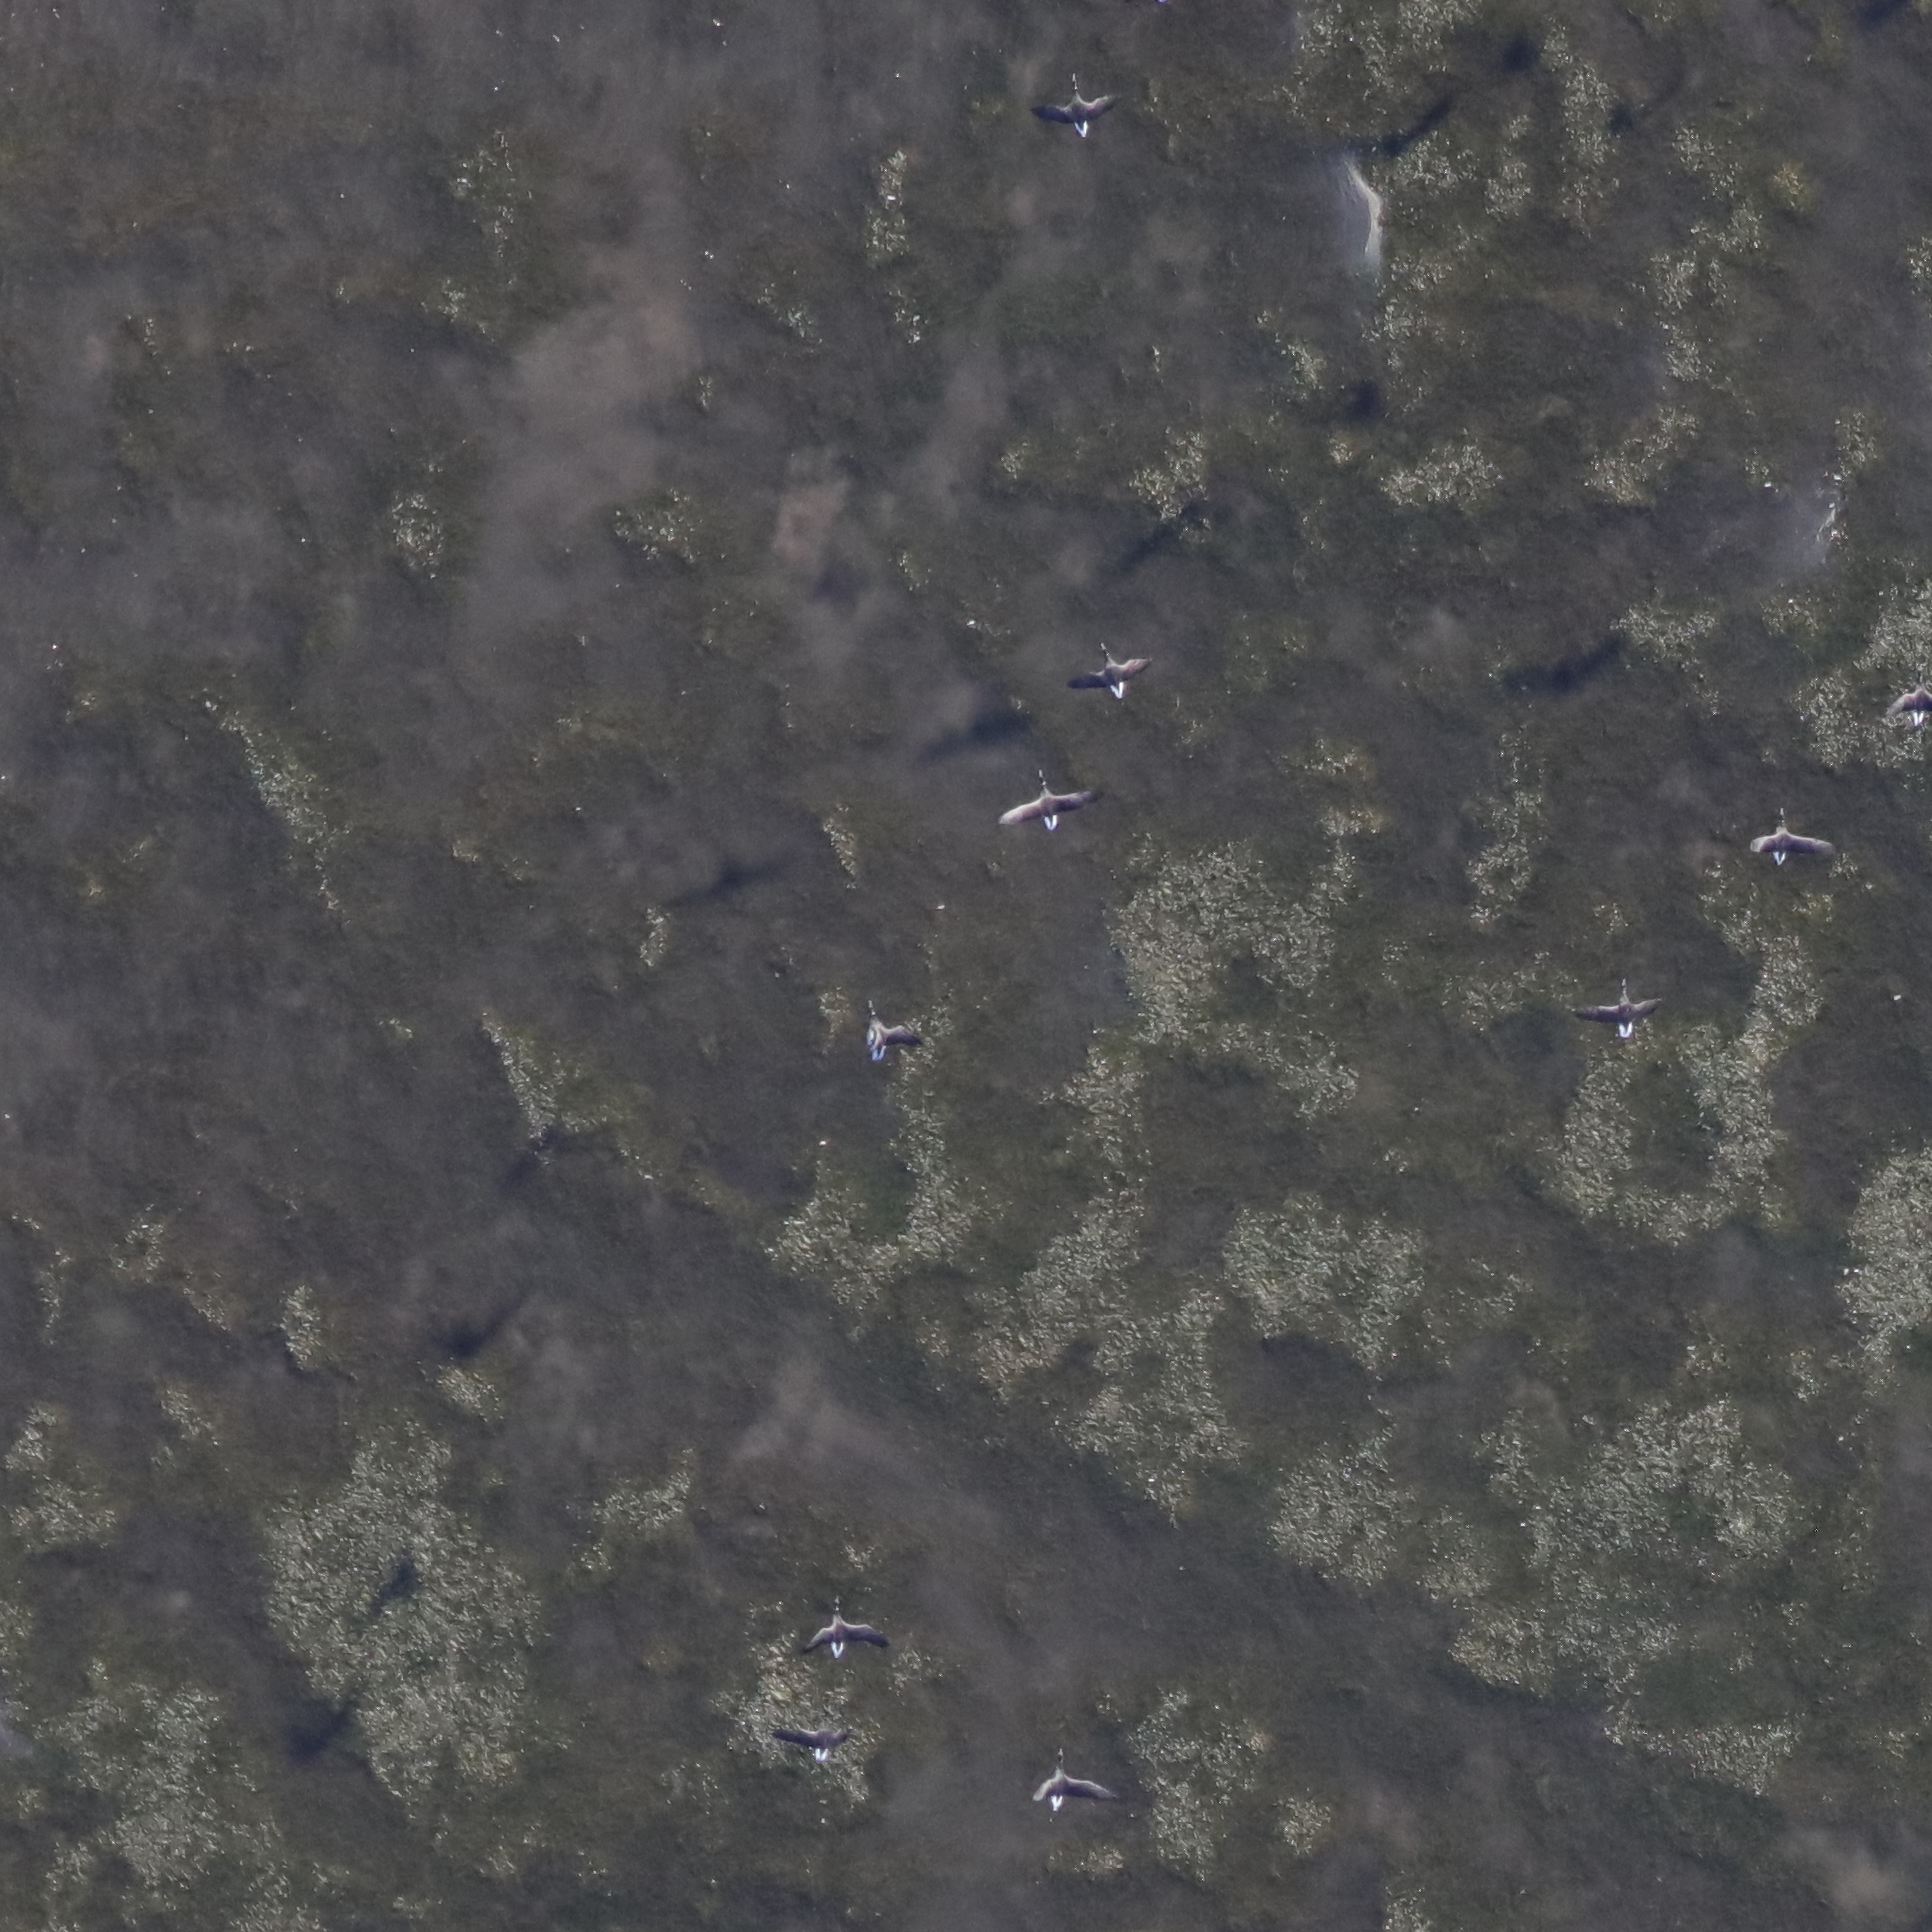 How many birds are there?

10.